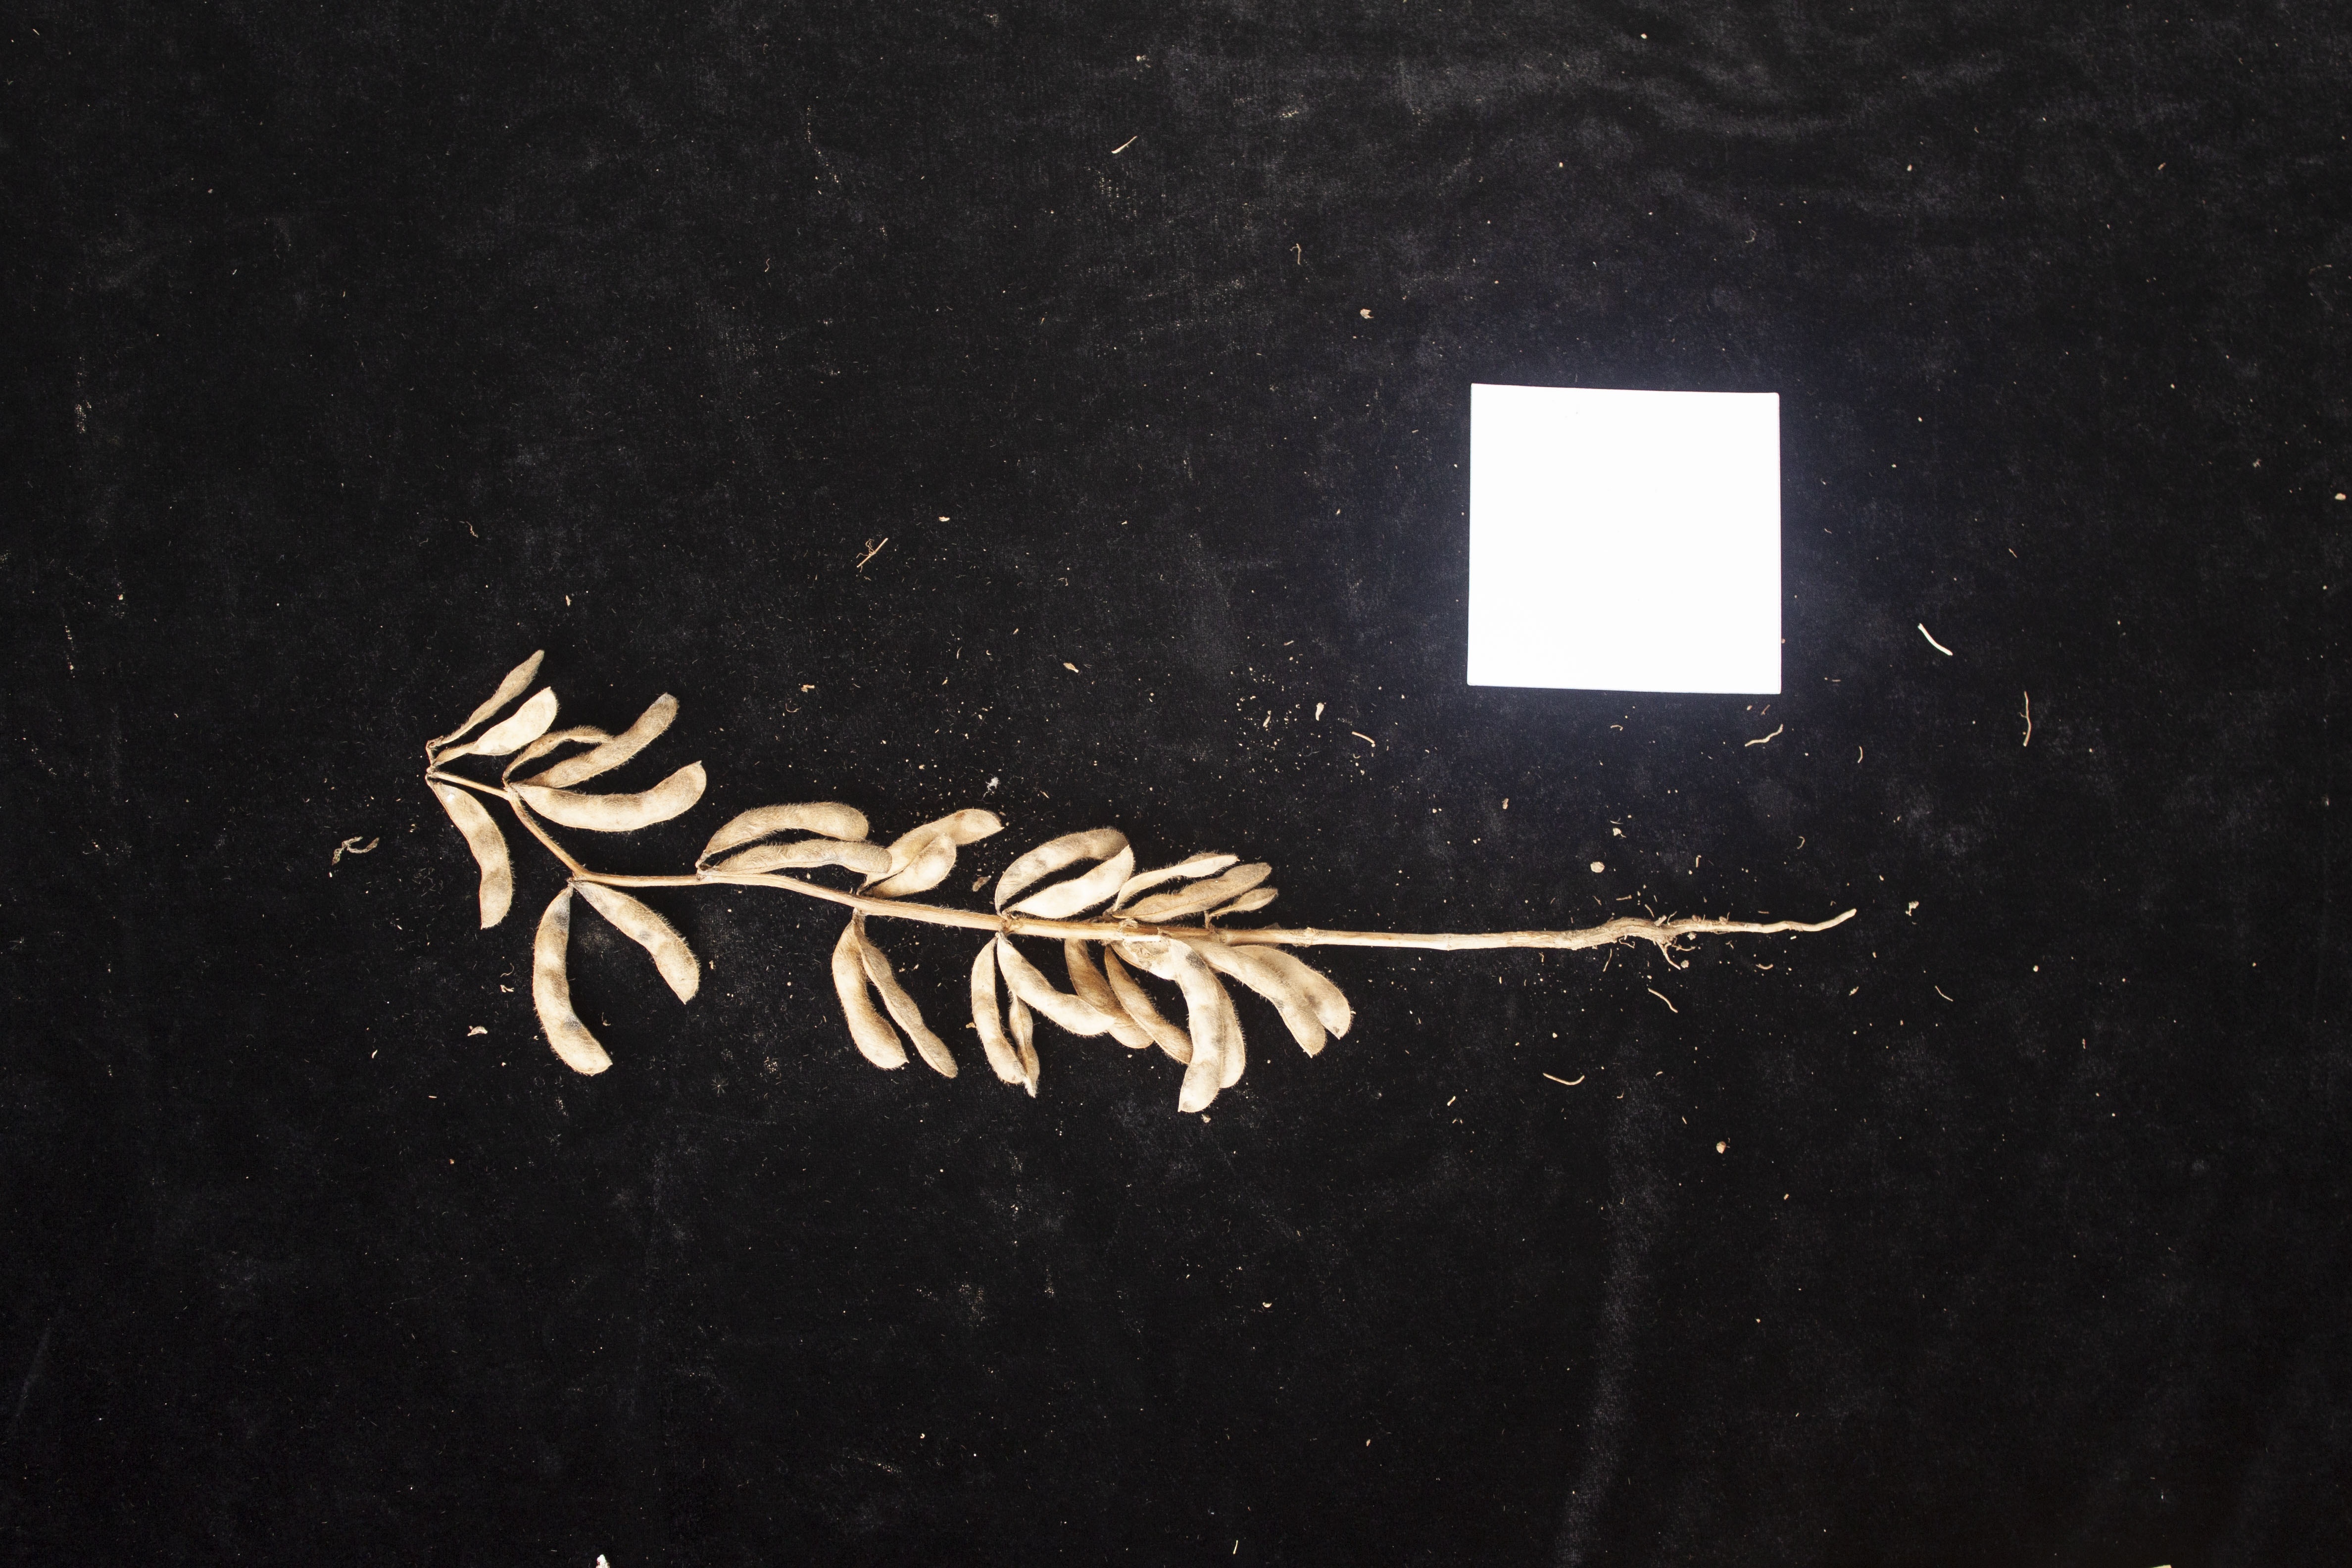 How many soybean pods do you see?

28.